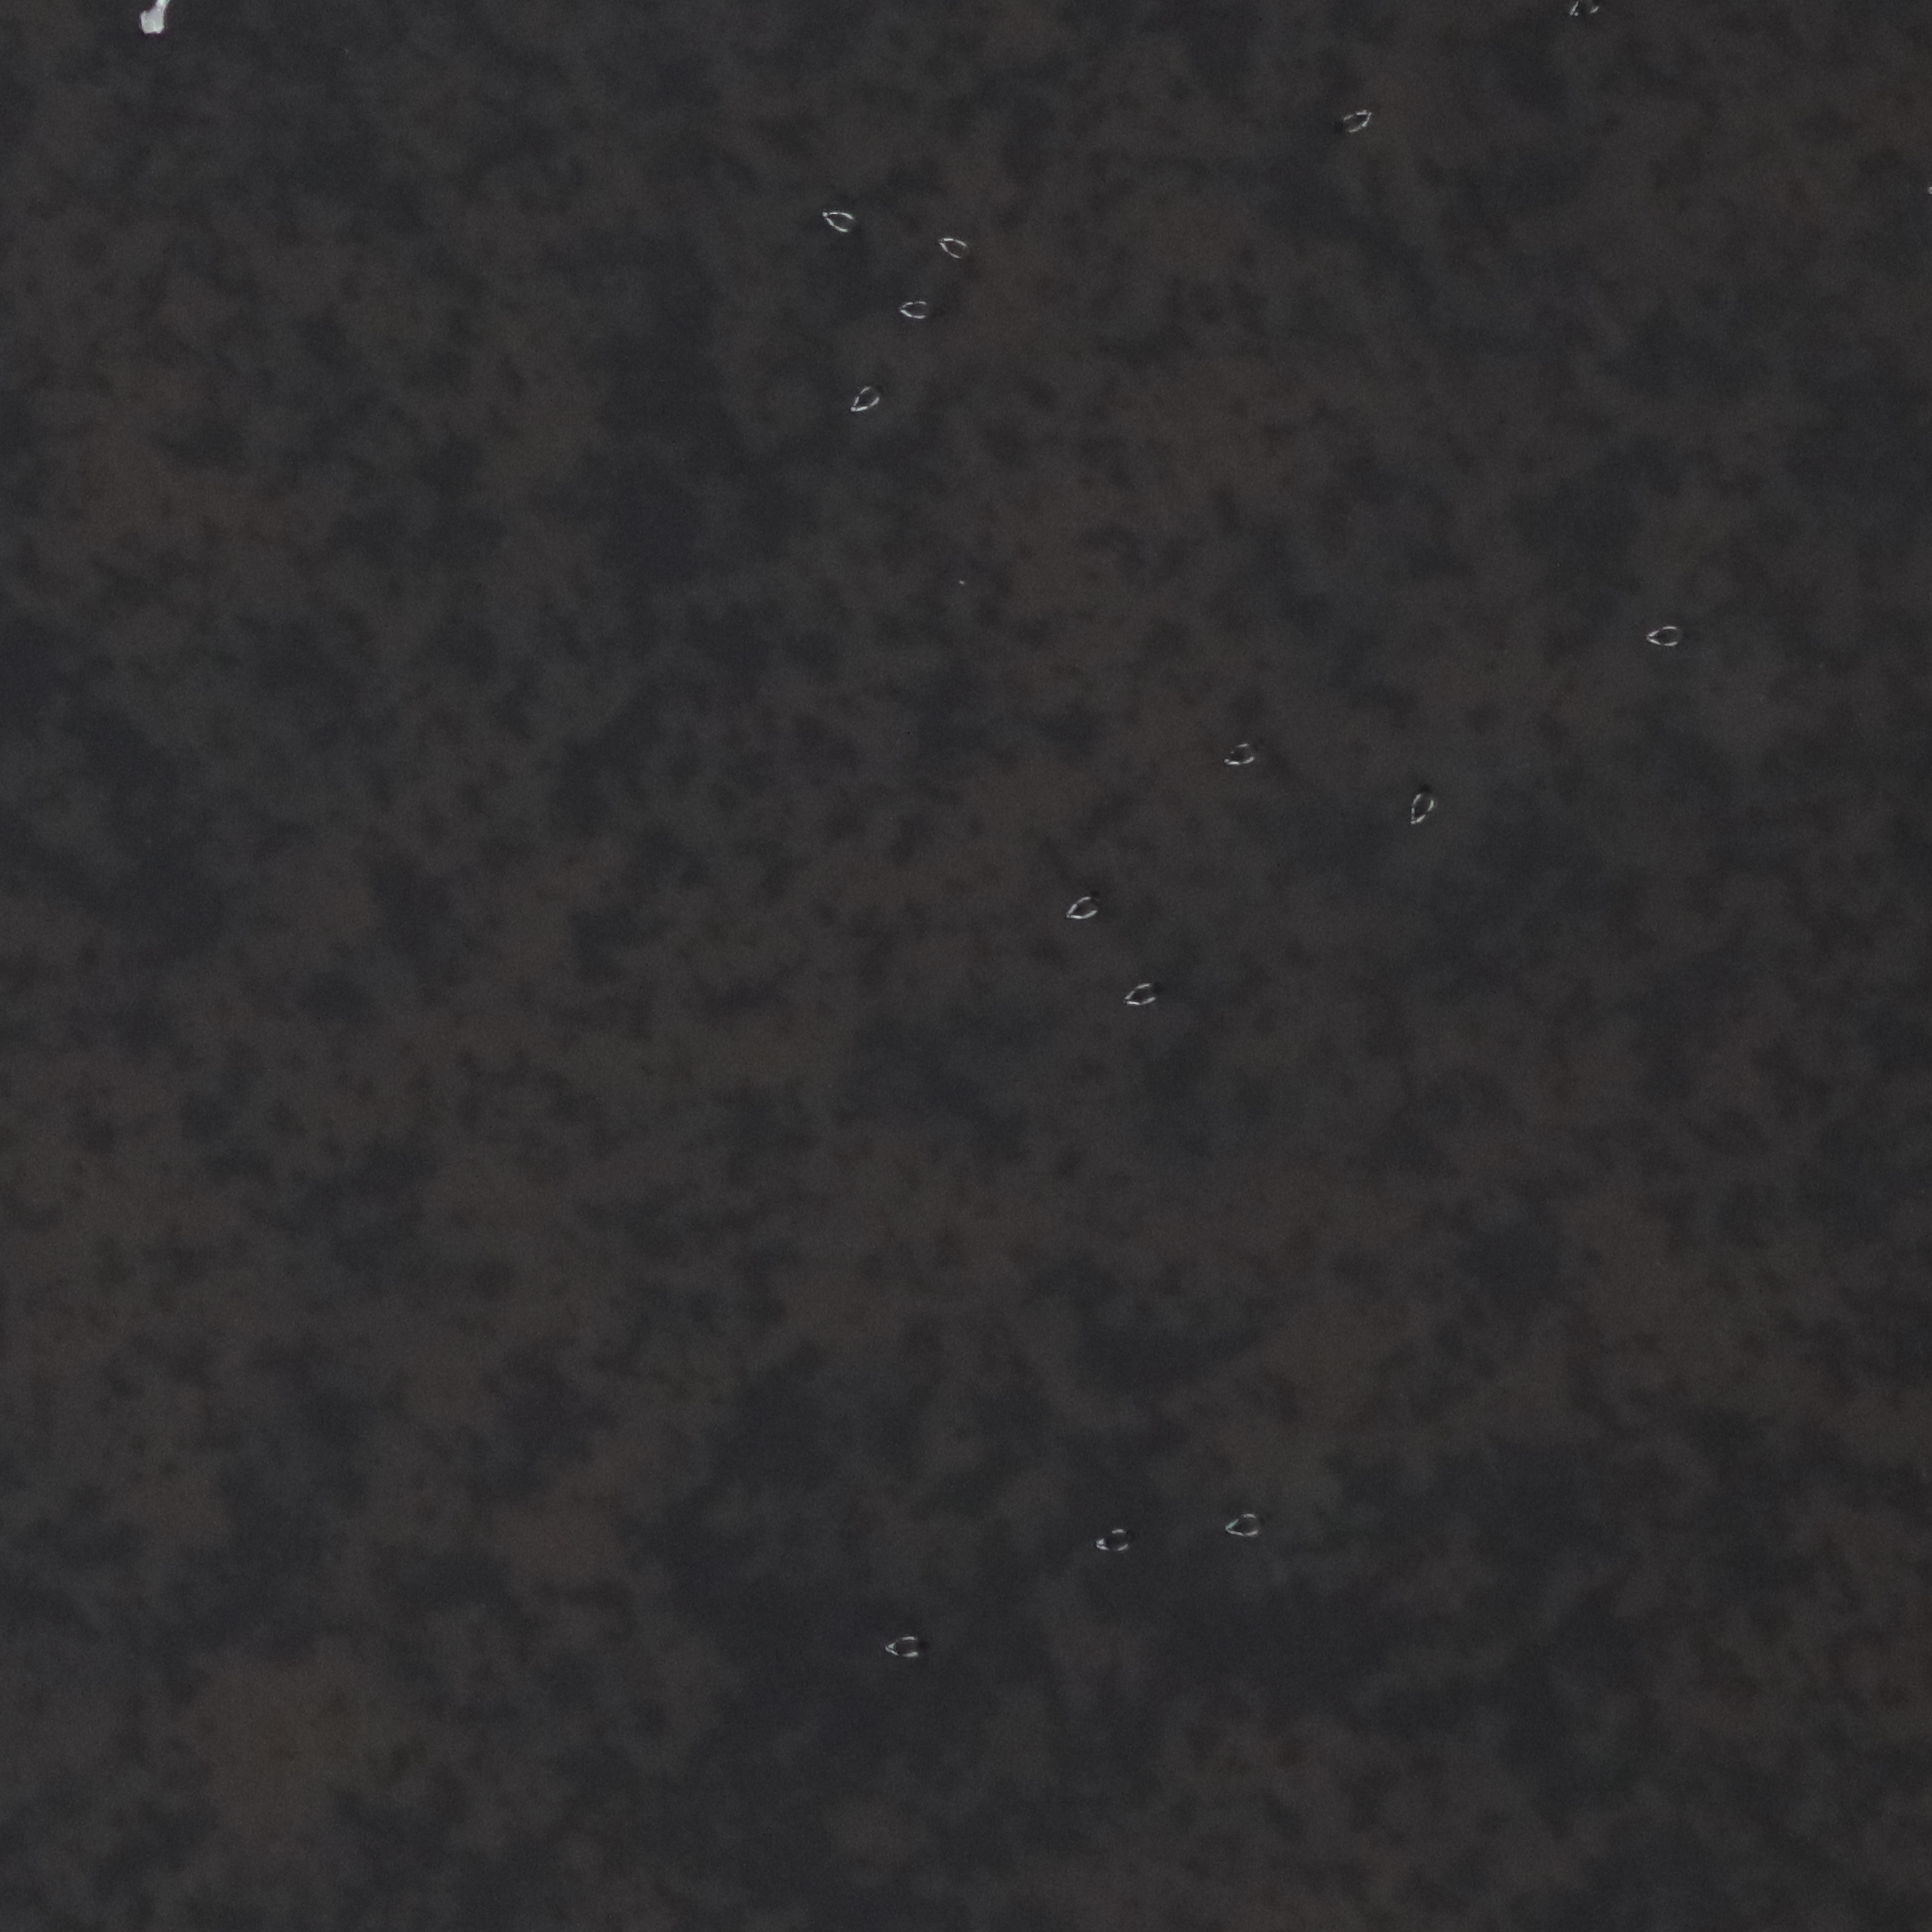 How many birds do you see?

15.